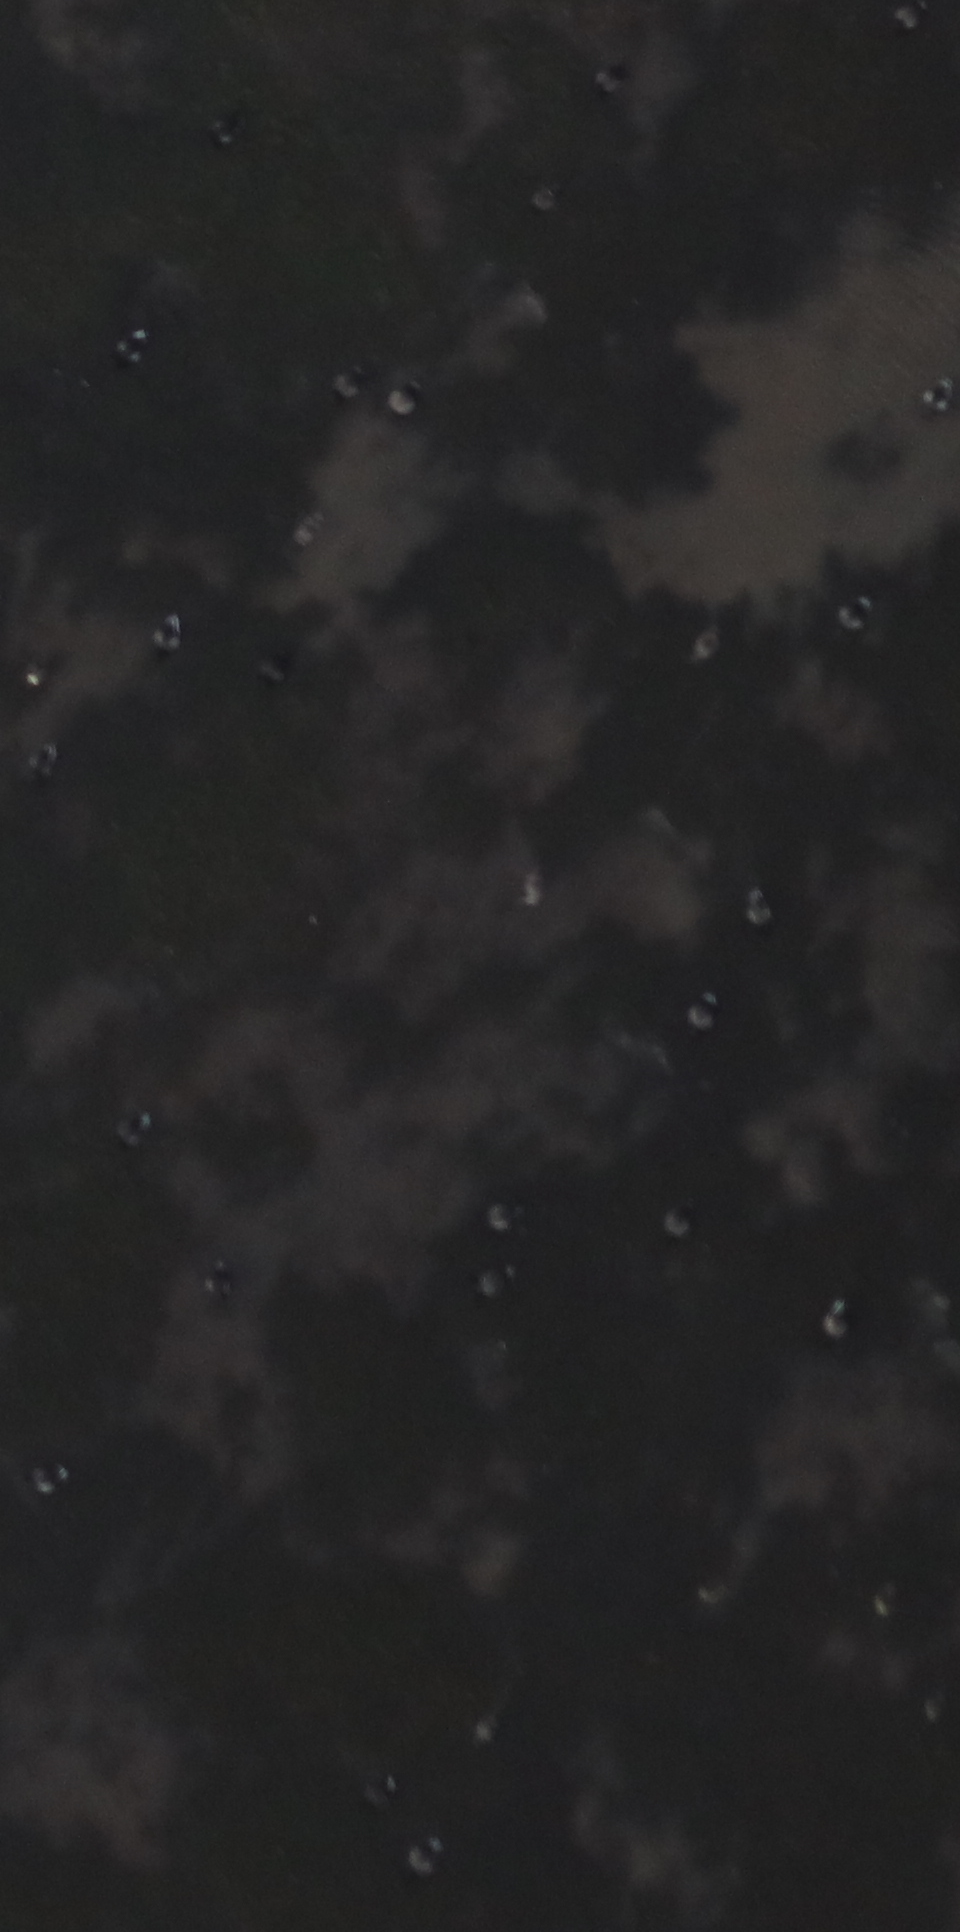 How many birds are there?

26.